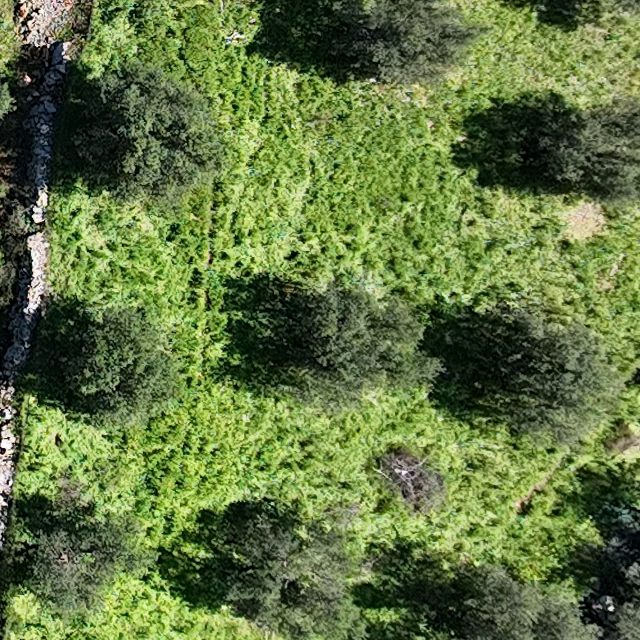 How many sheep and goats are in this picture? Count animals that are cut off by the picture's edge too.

2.